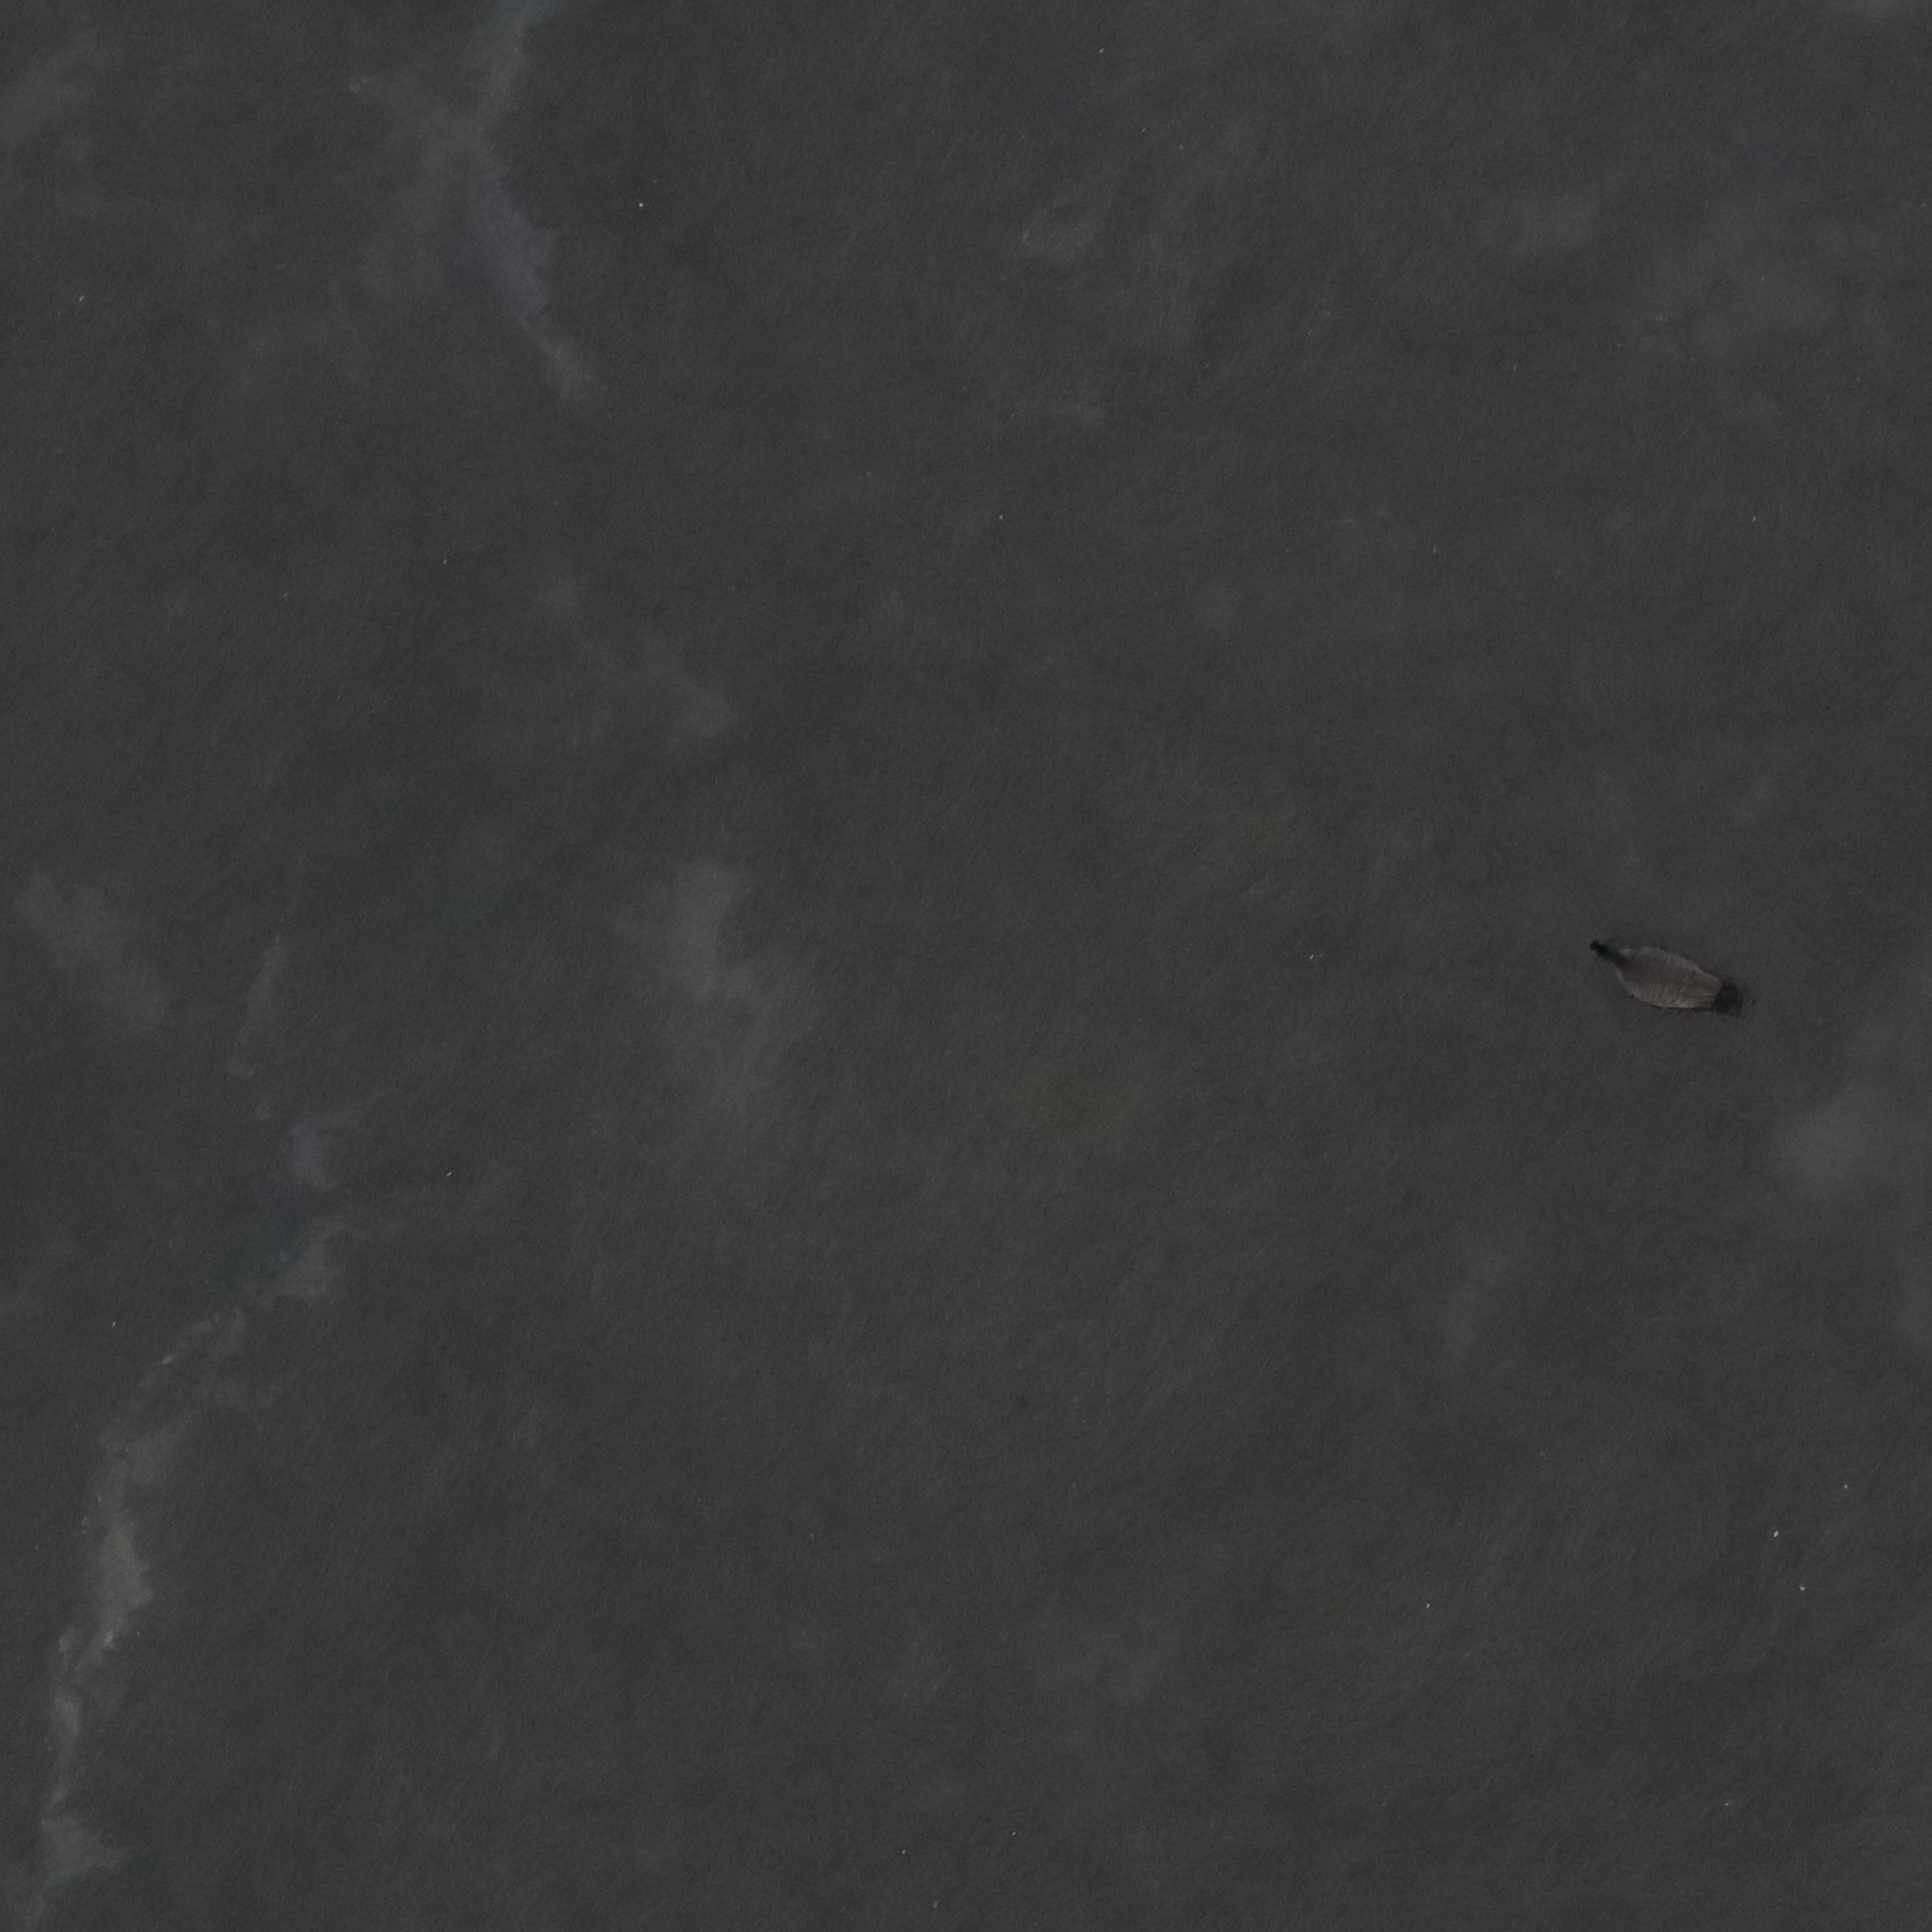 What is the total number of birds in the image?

1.